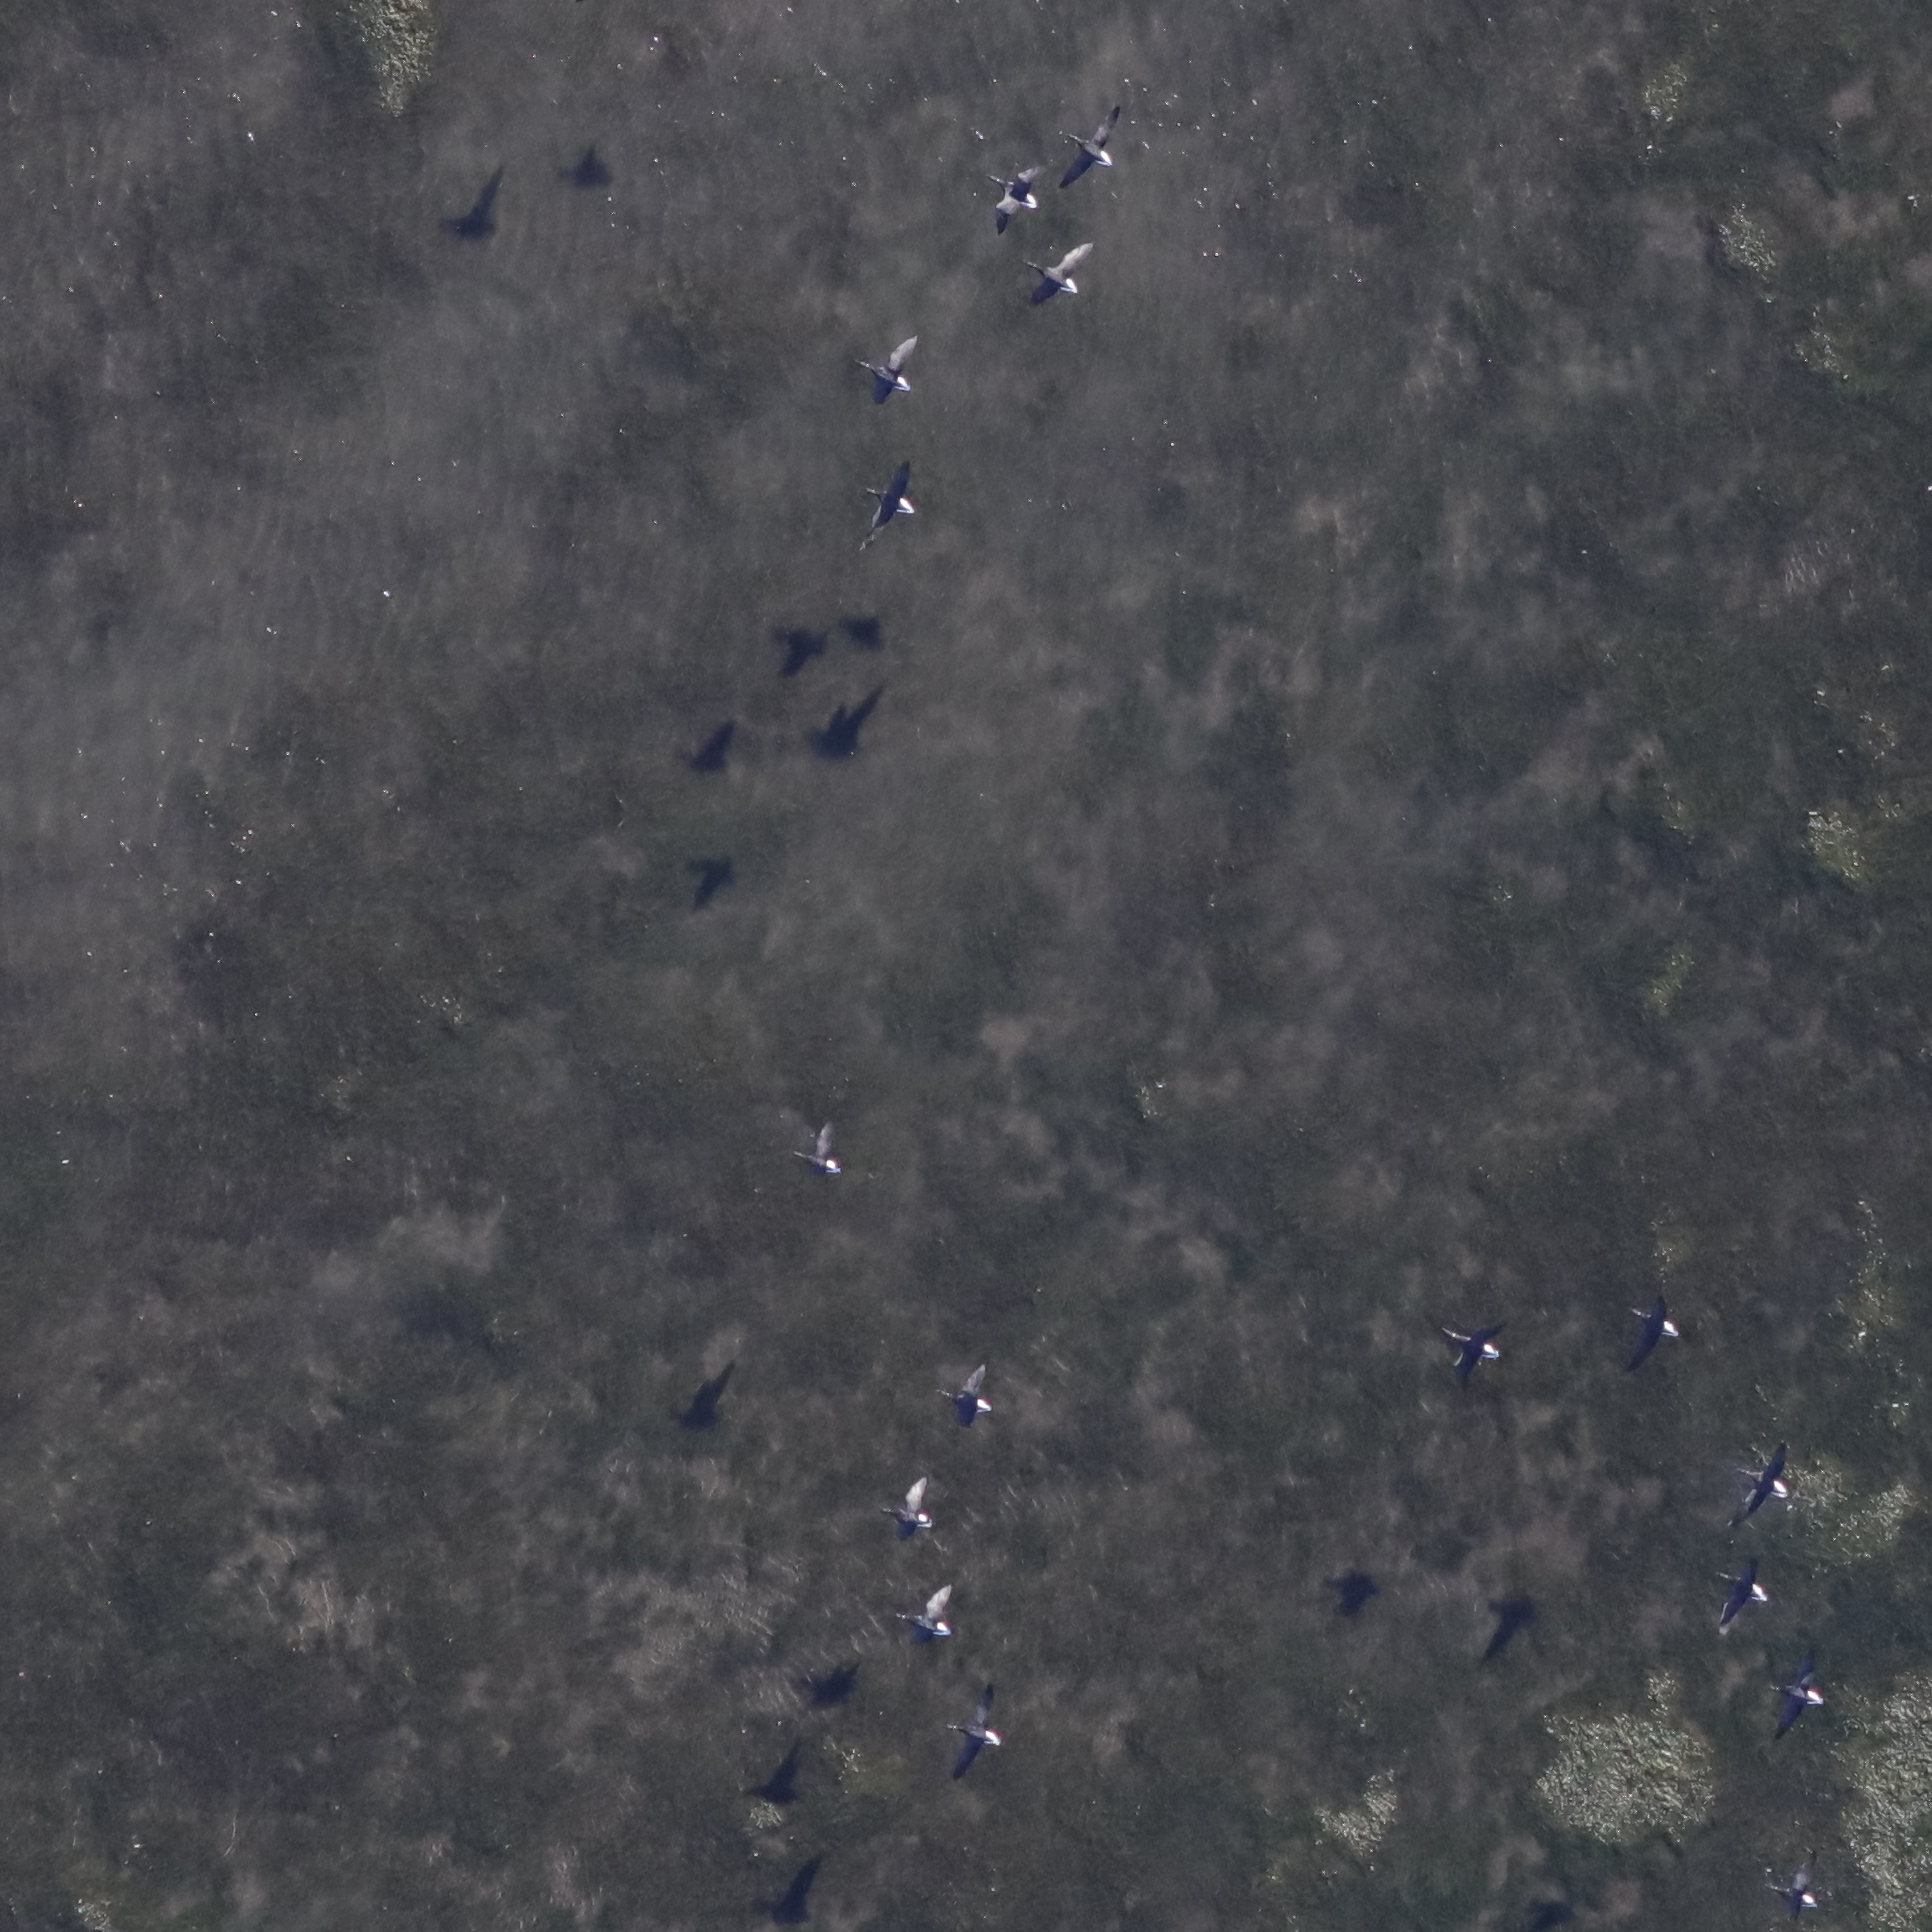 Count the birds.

16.